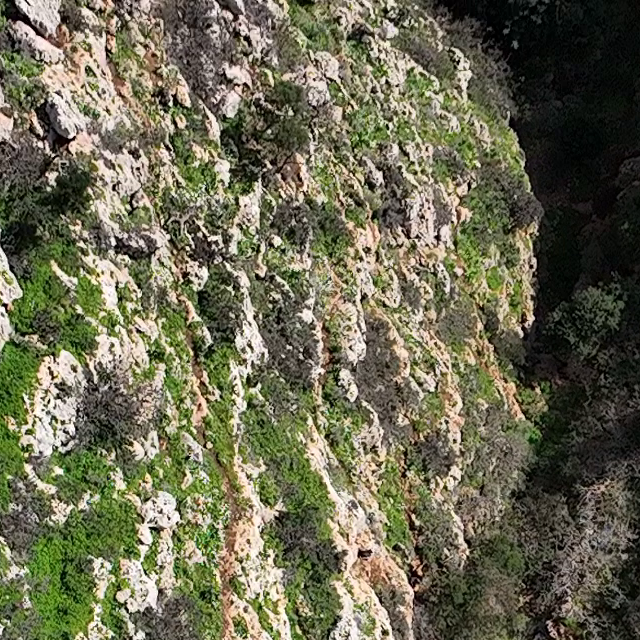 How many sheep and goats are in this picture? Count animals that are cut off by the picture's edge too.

0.